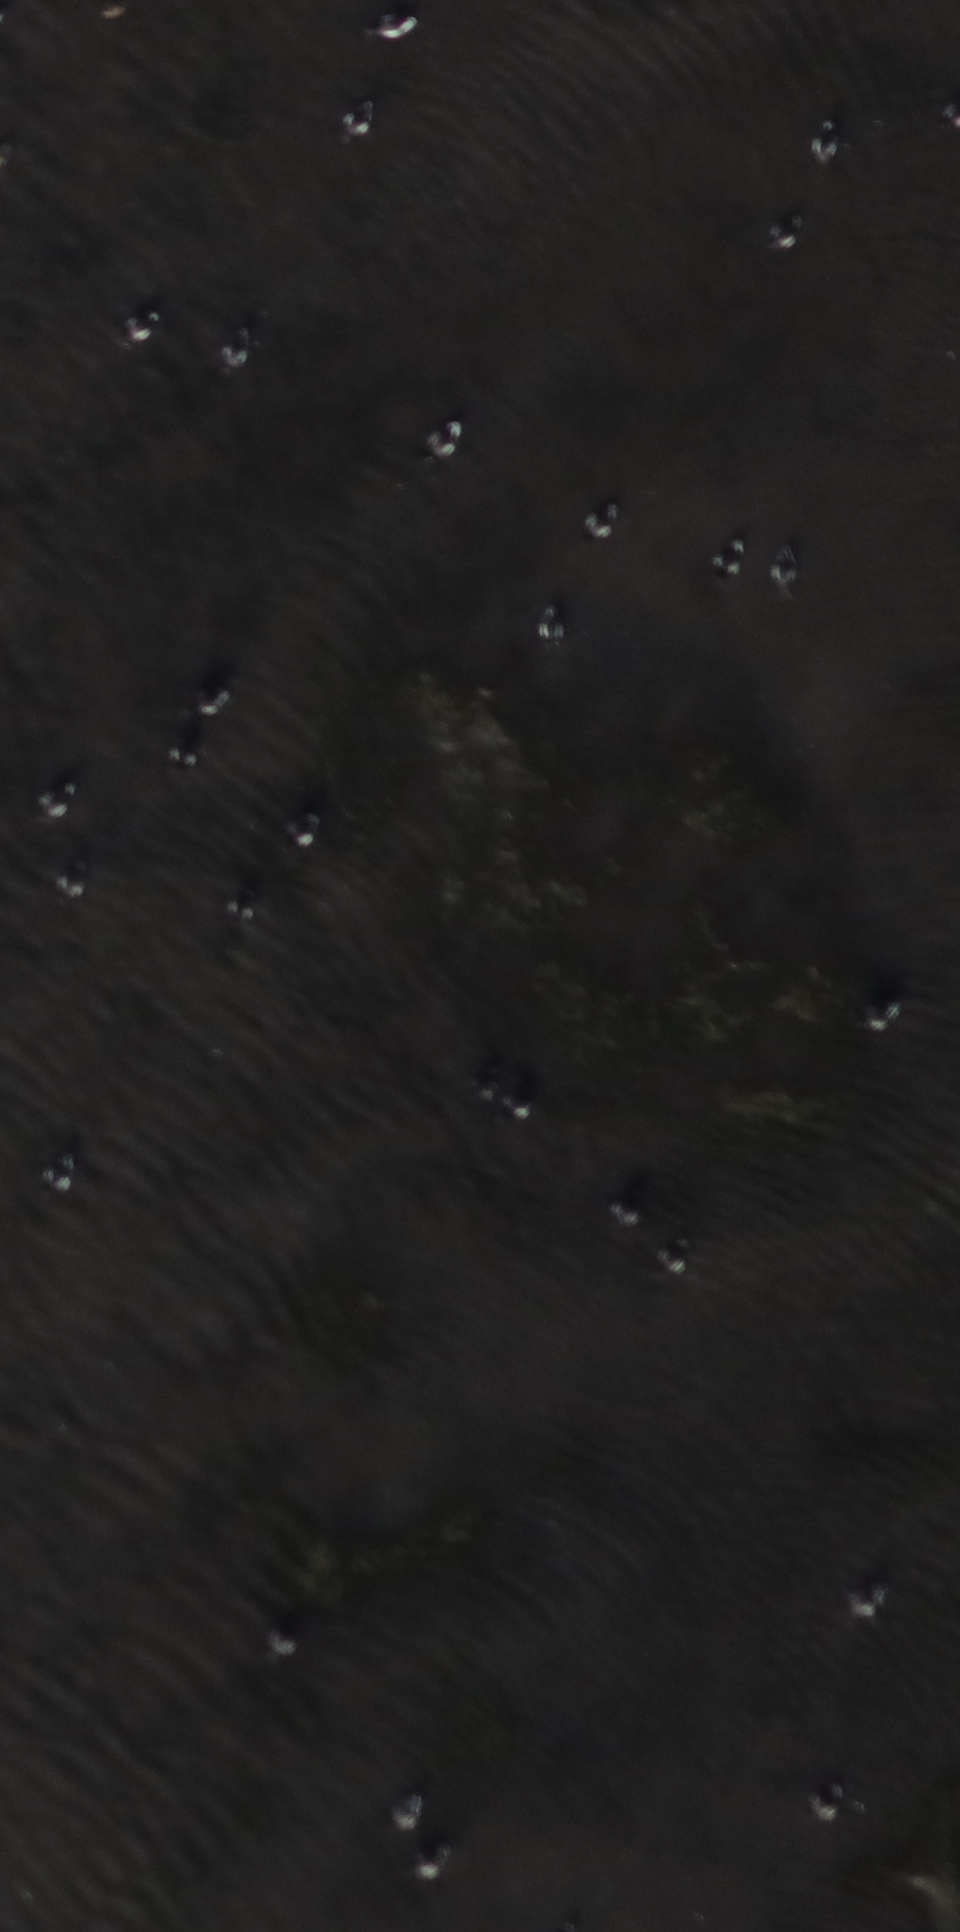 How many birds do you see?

29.